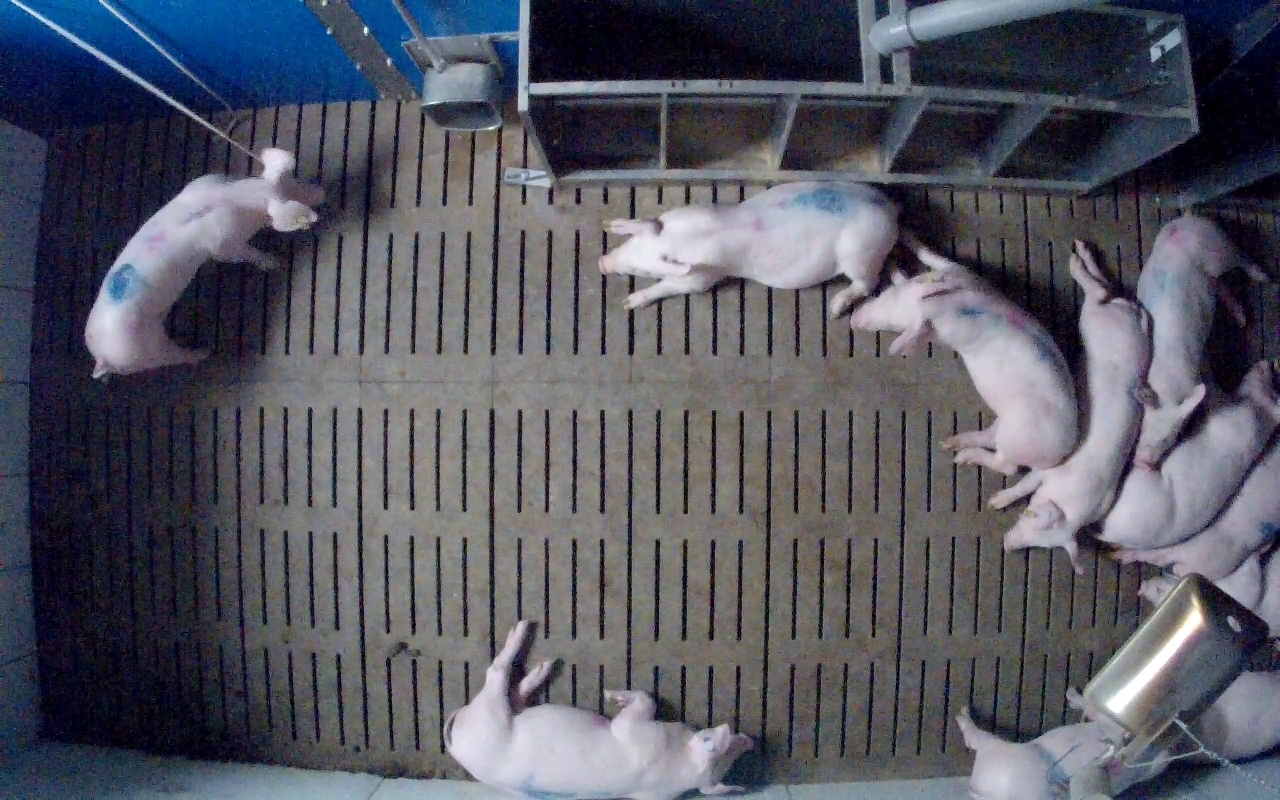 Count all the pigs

11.